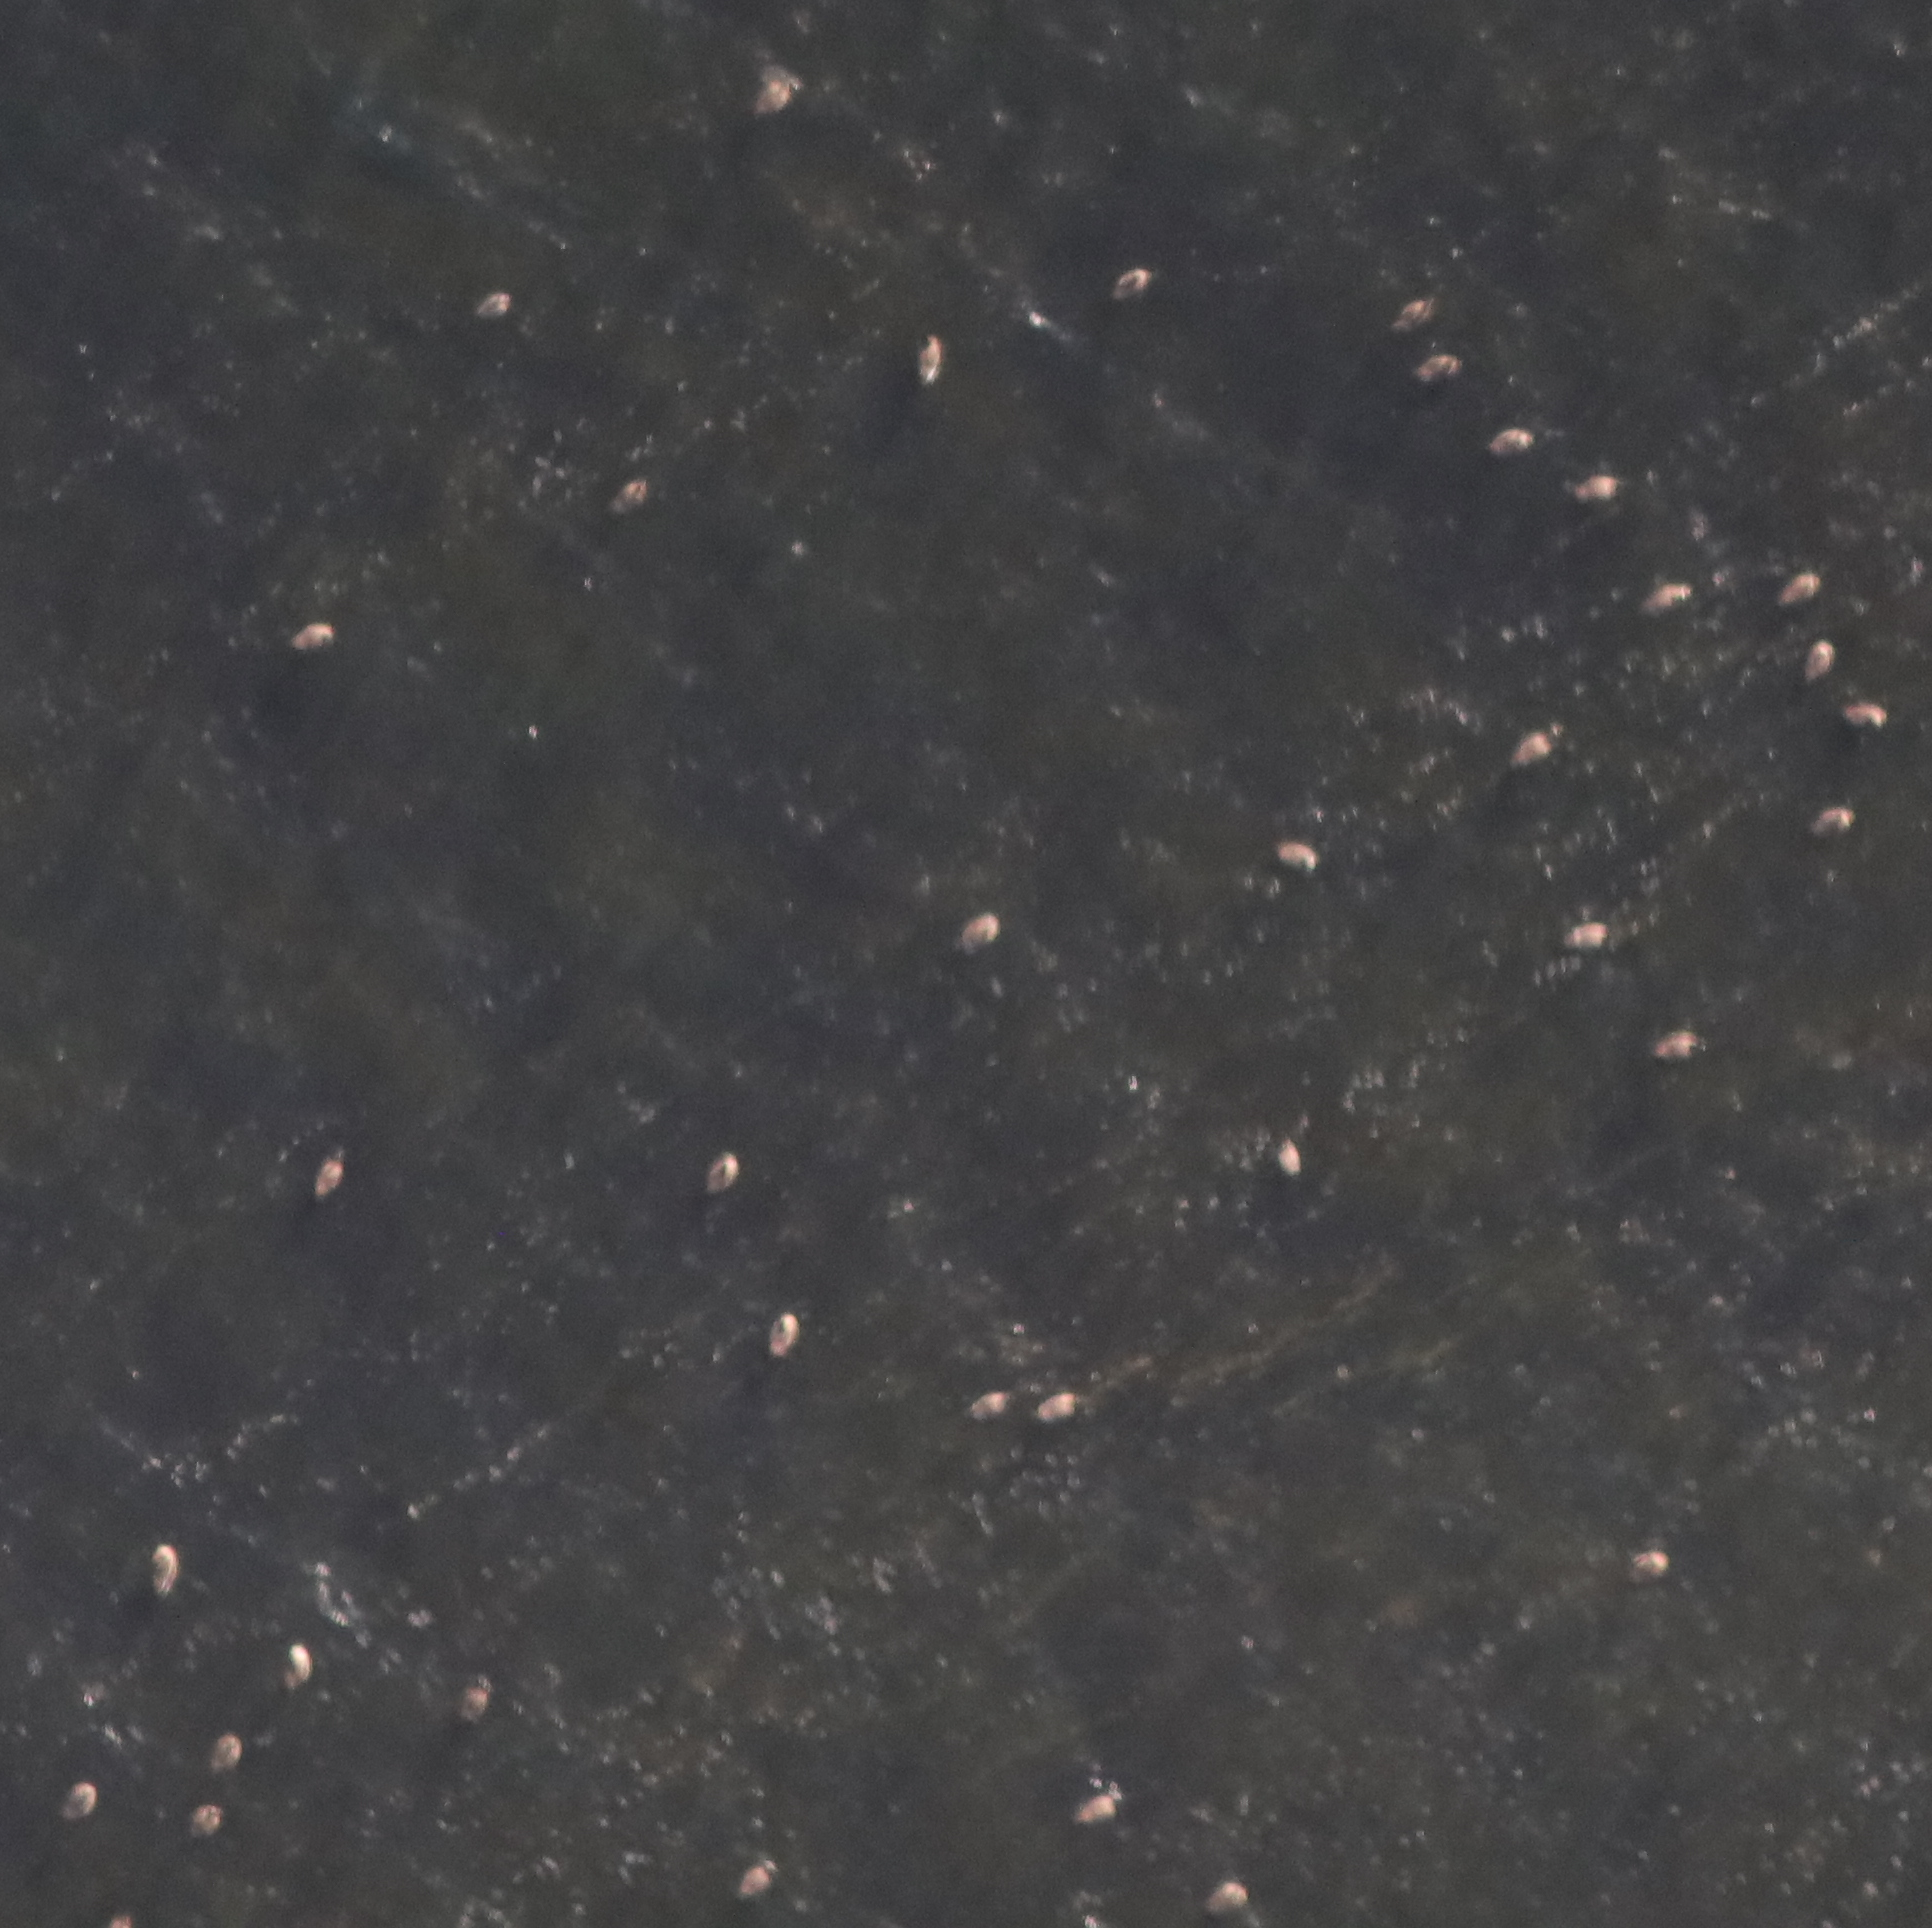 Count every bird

36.